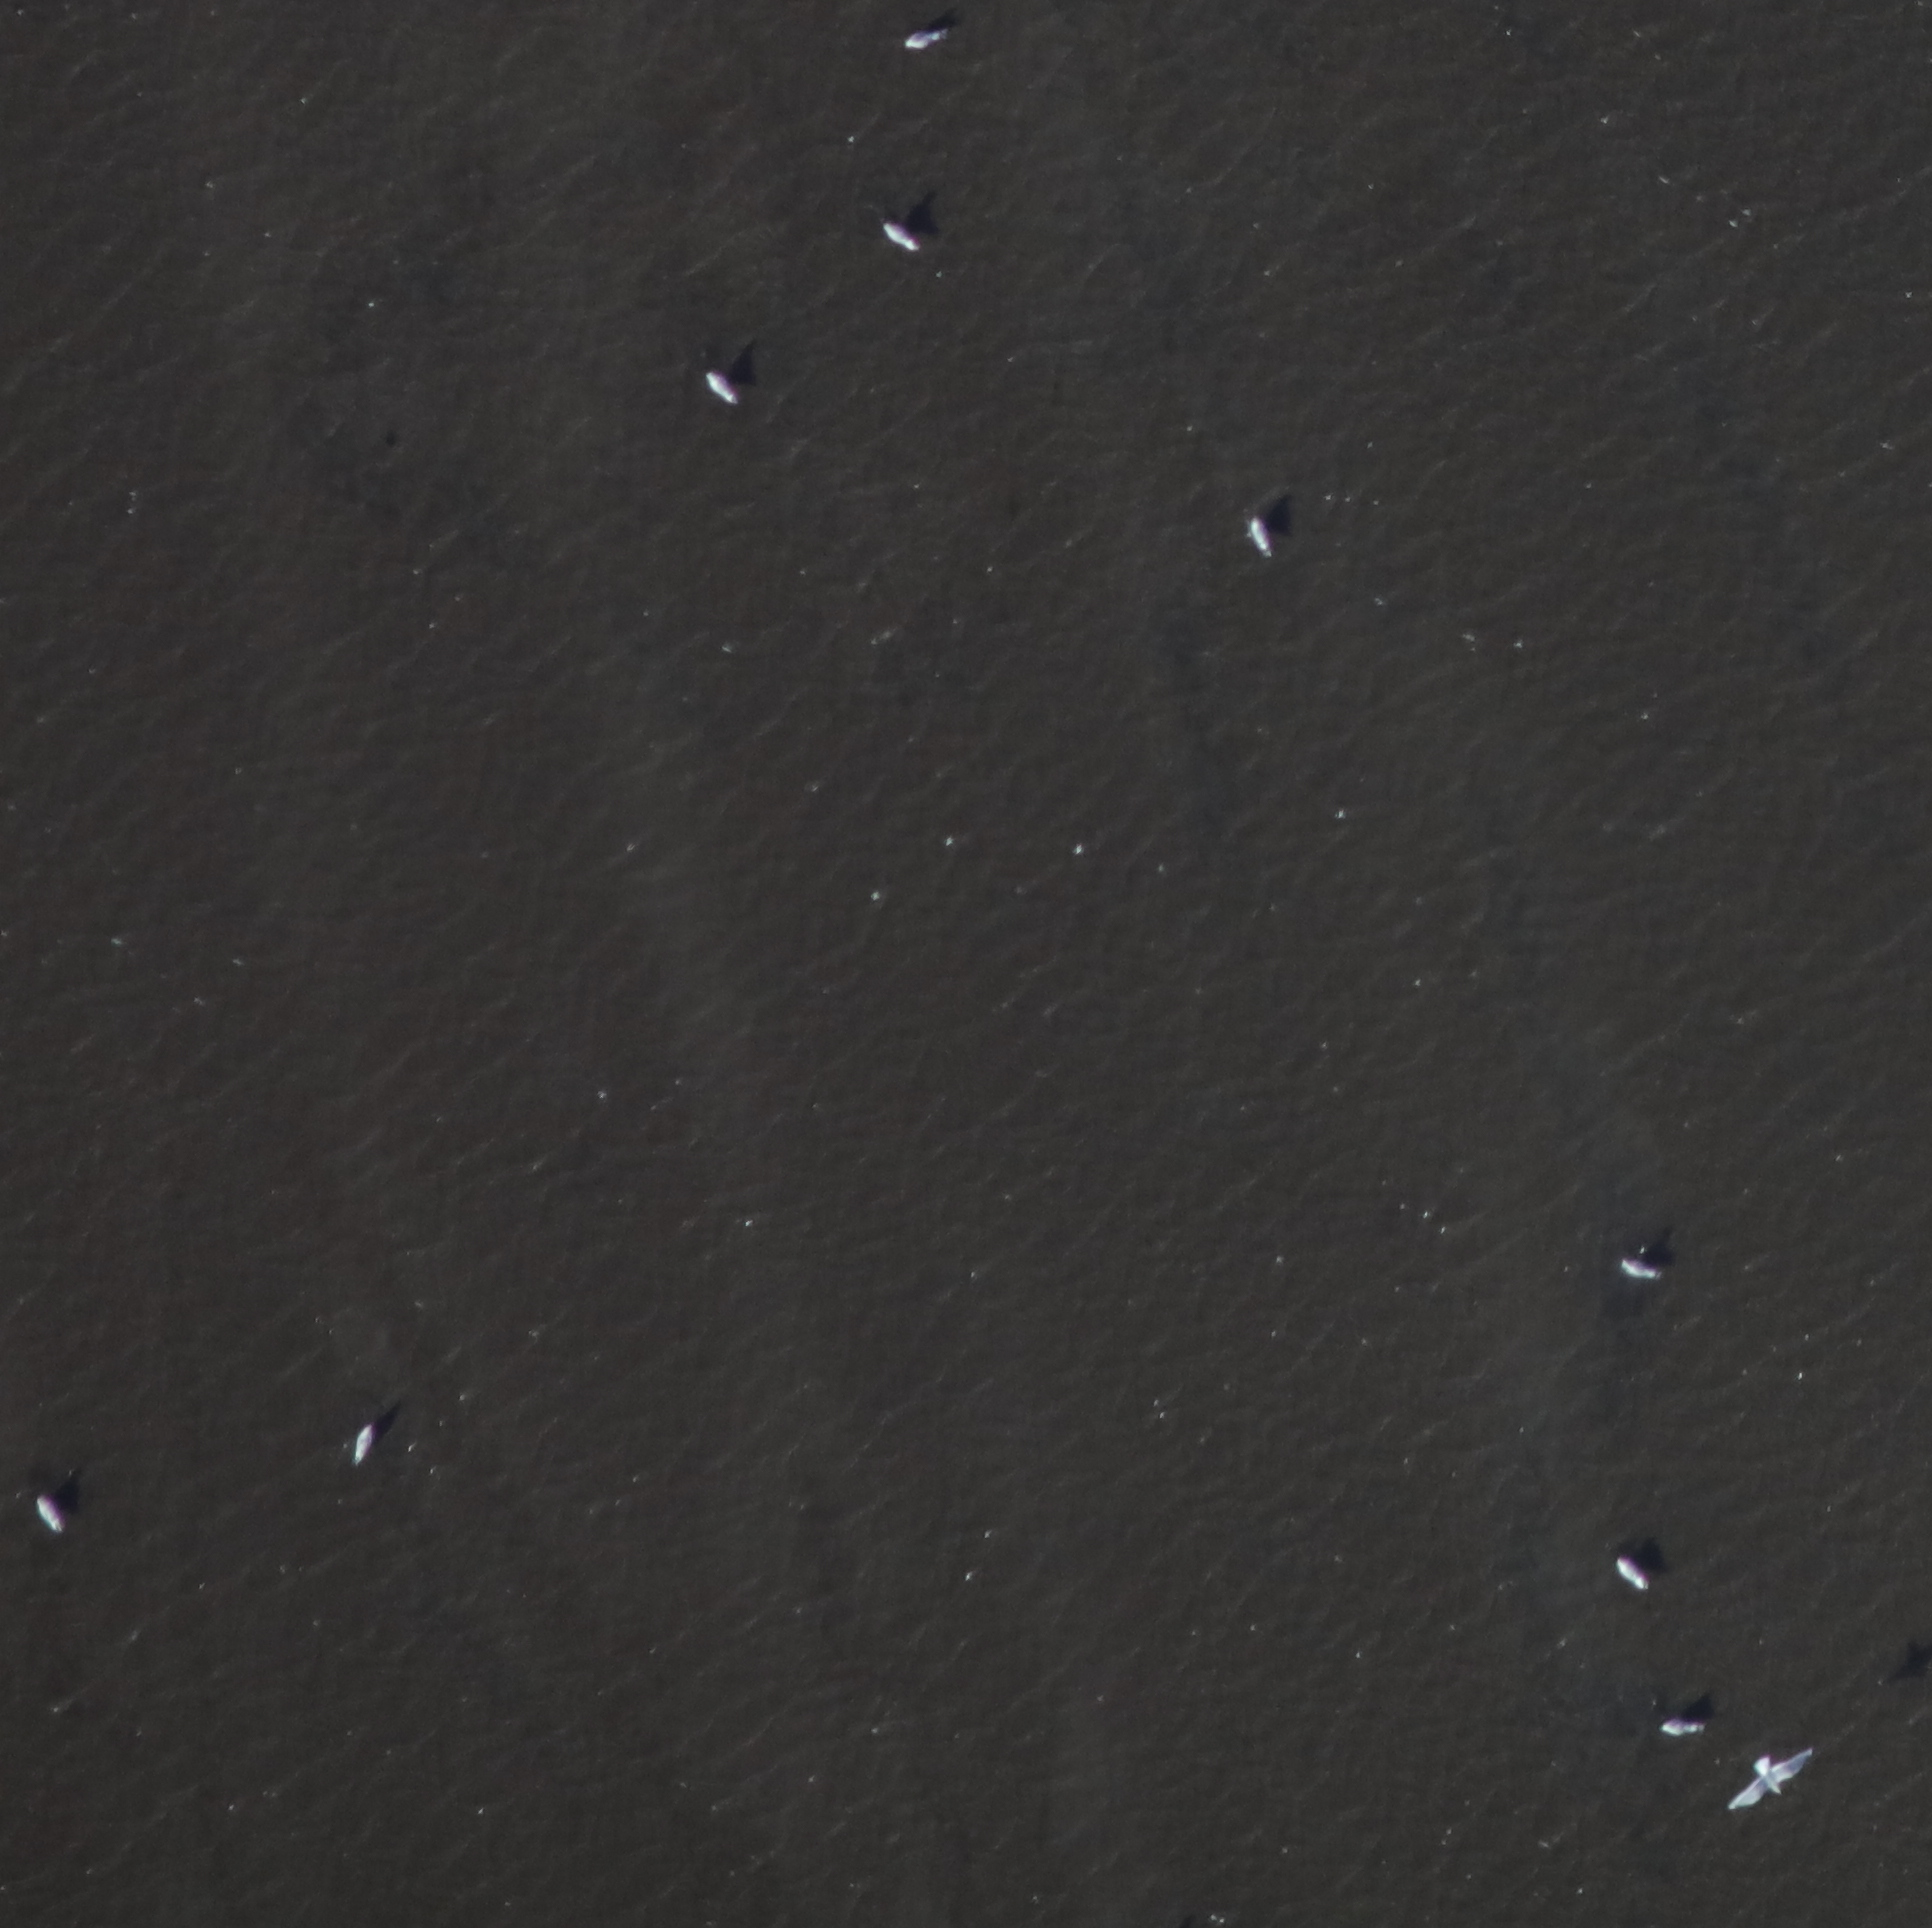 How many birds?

10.